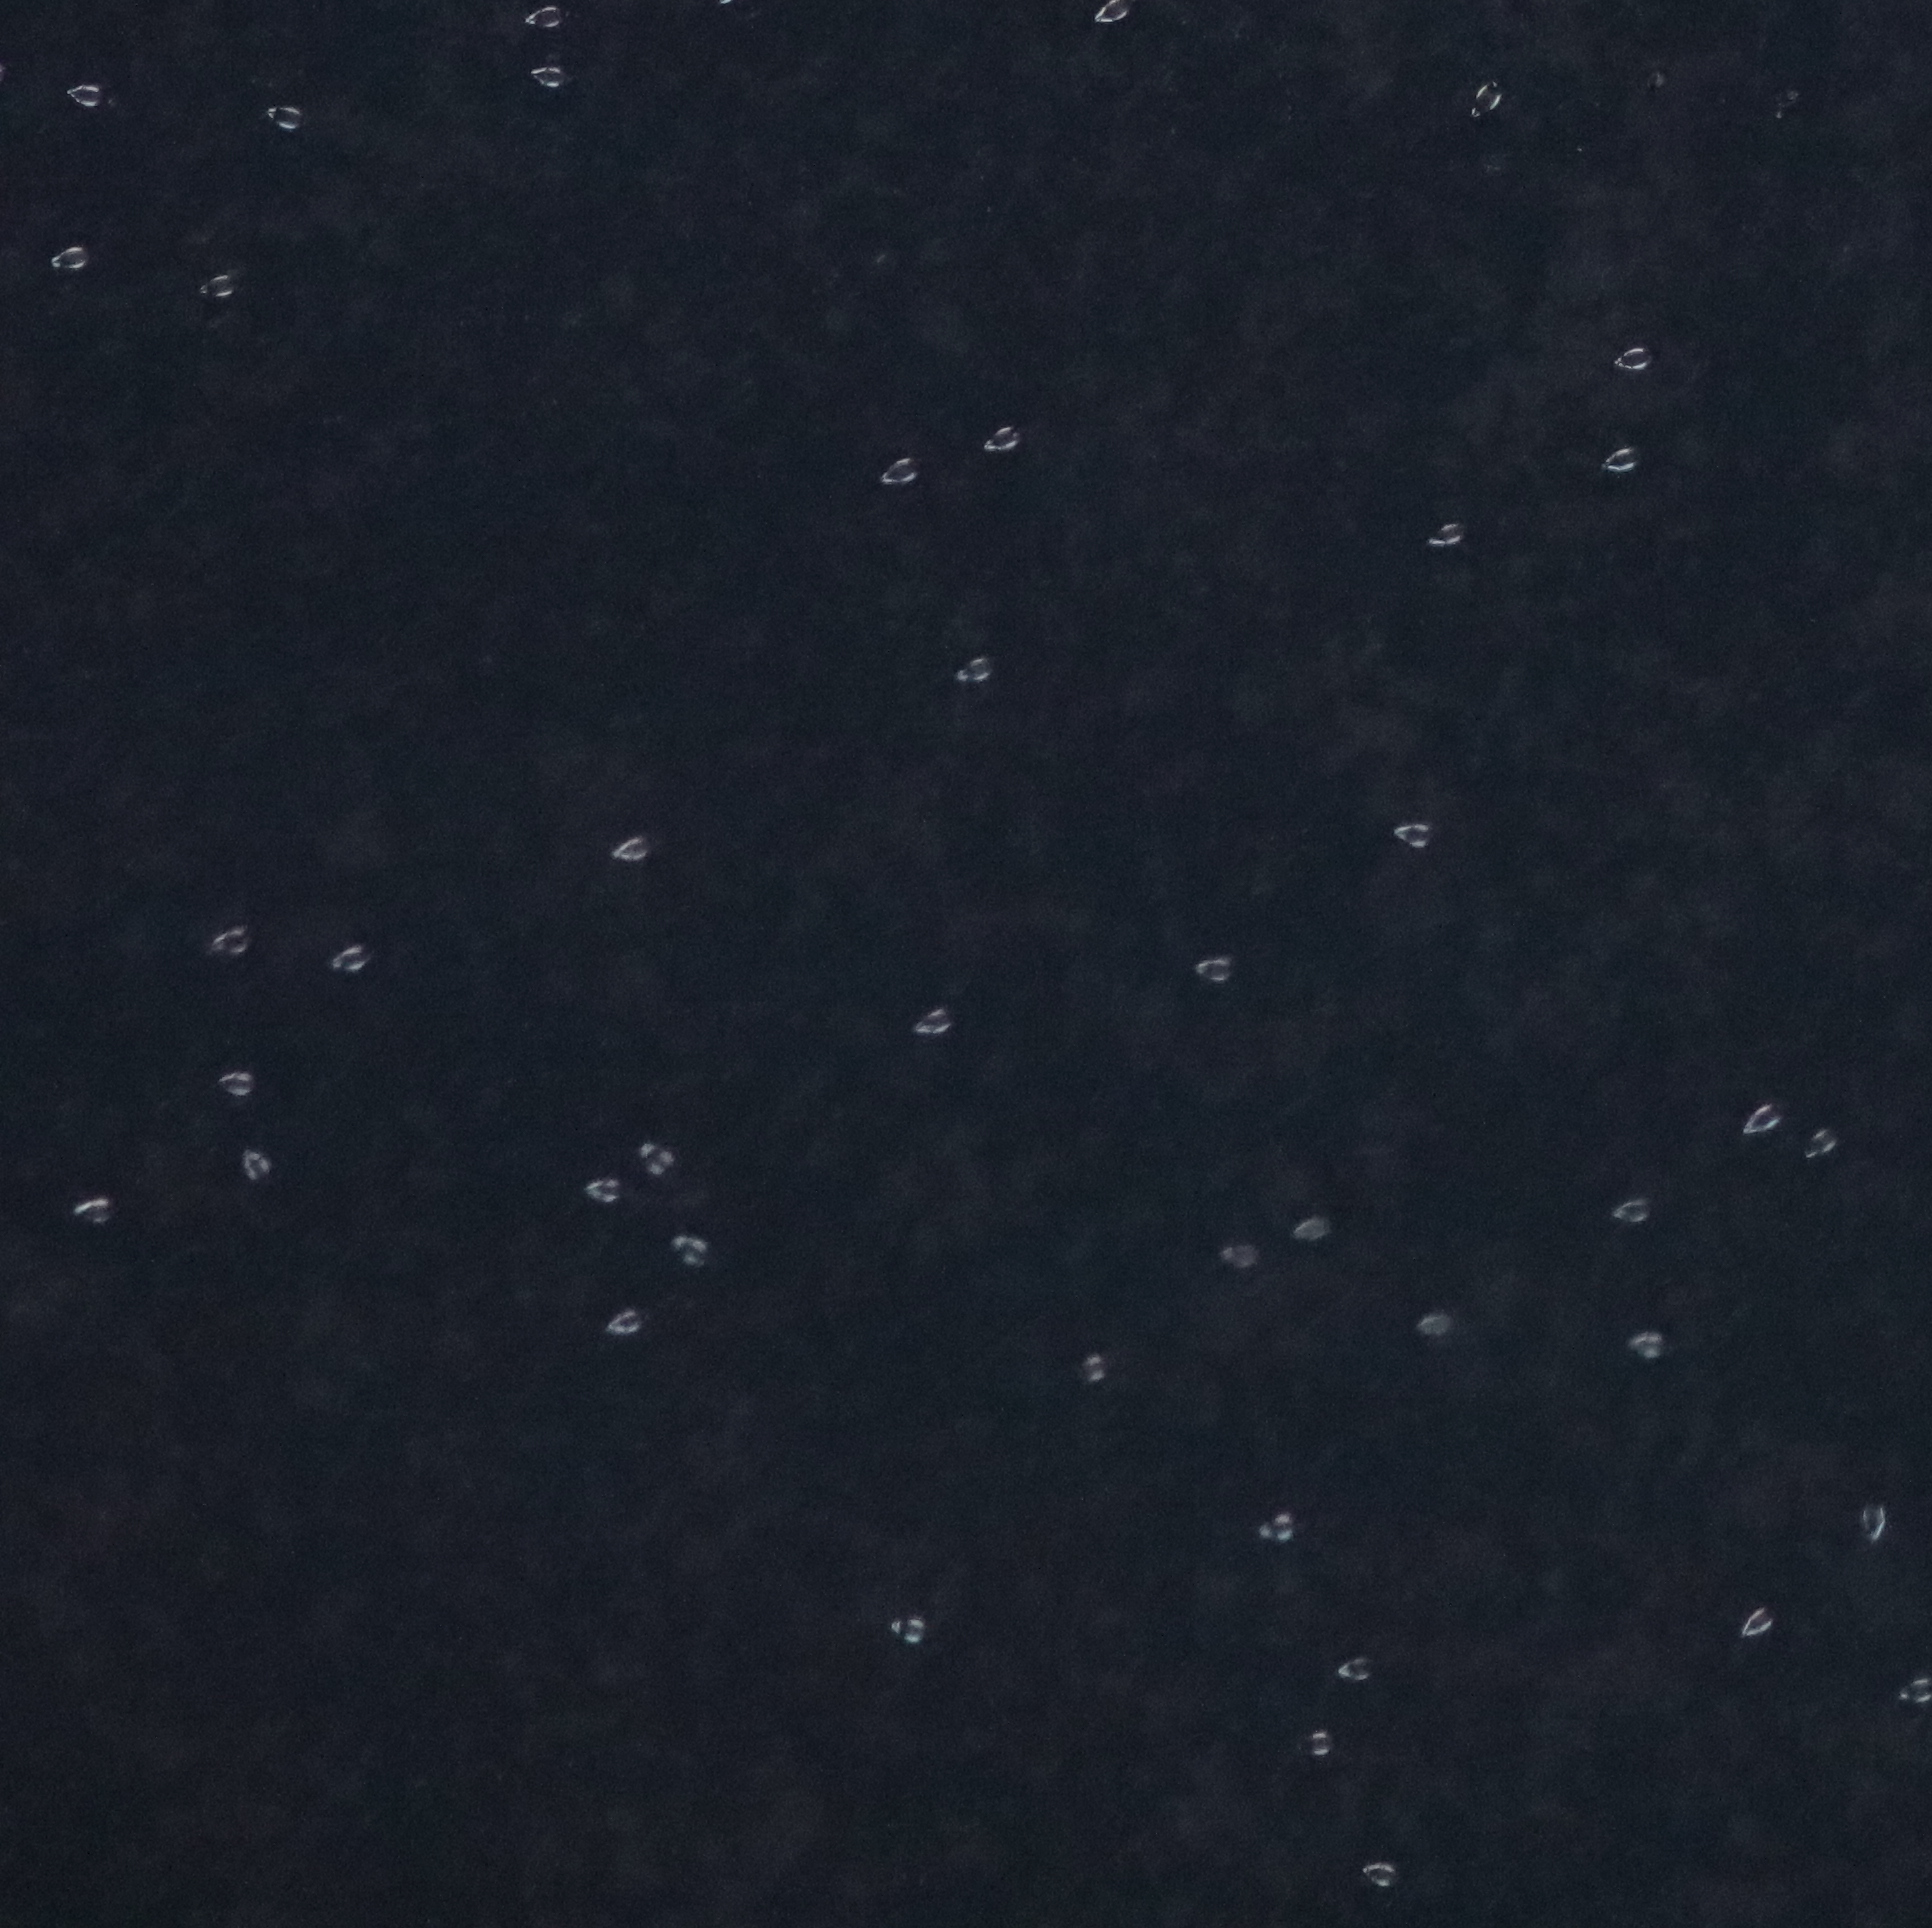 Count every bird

43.